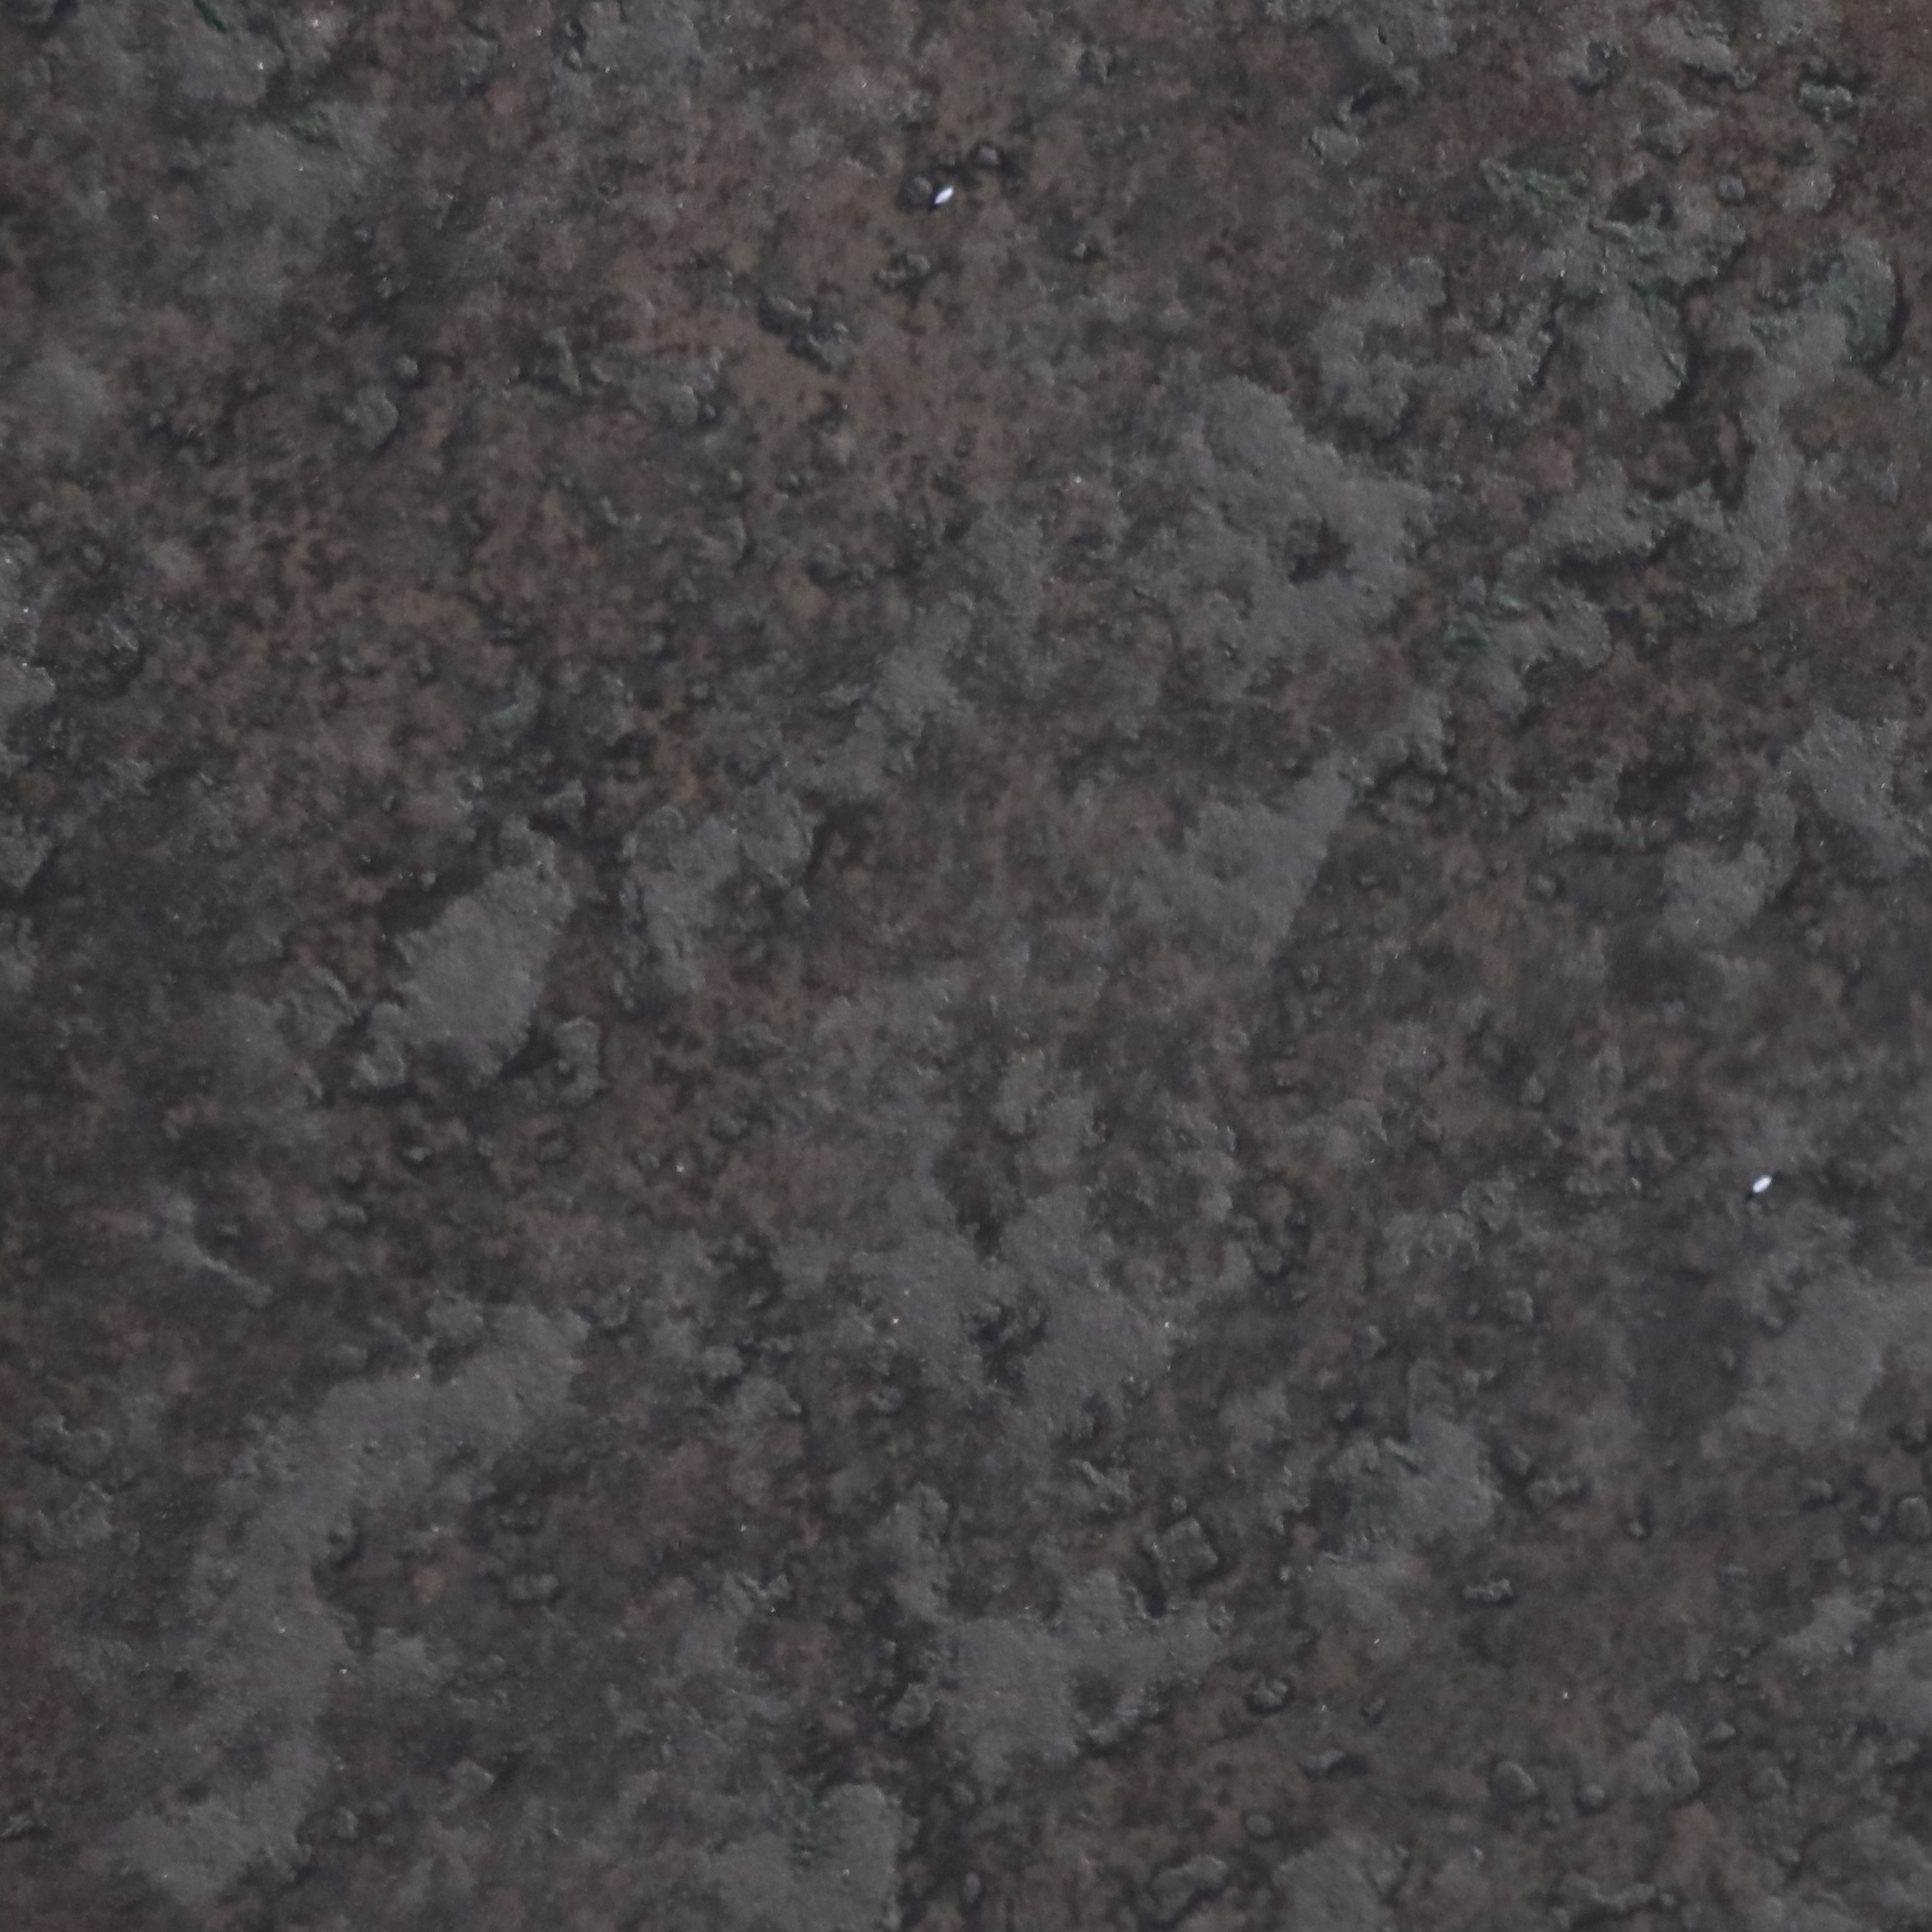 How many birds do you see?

2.